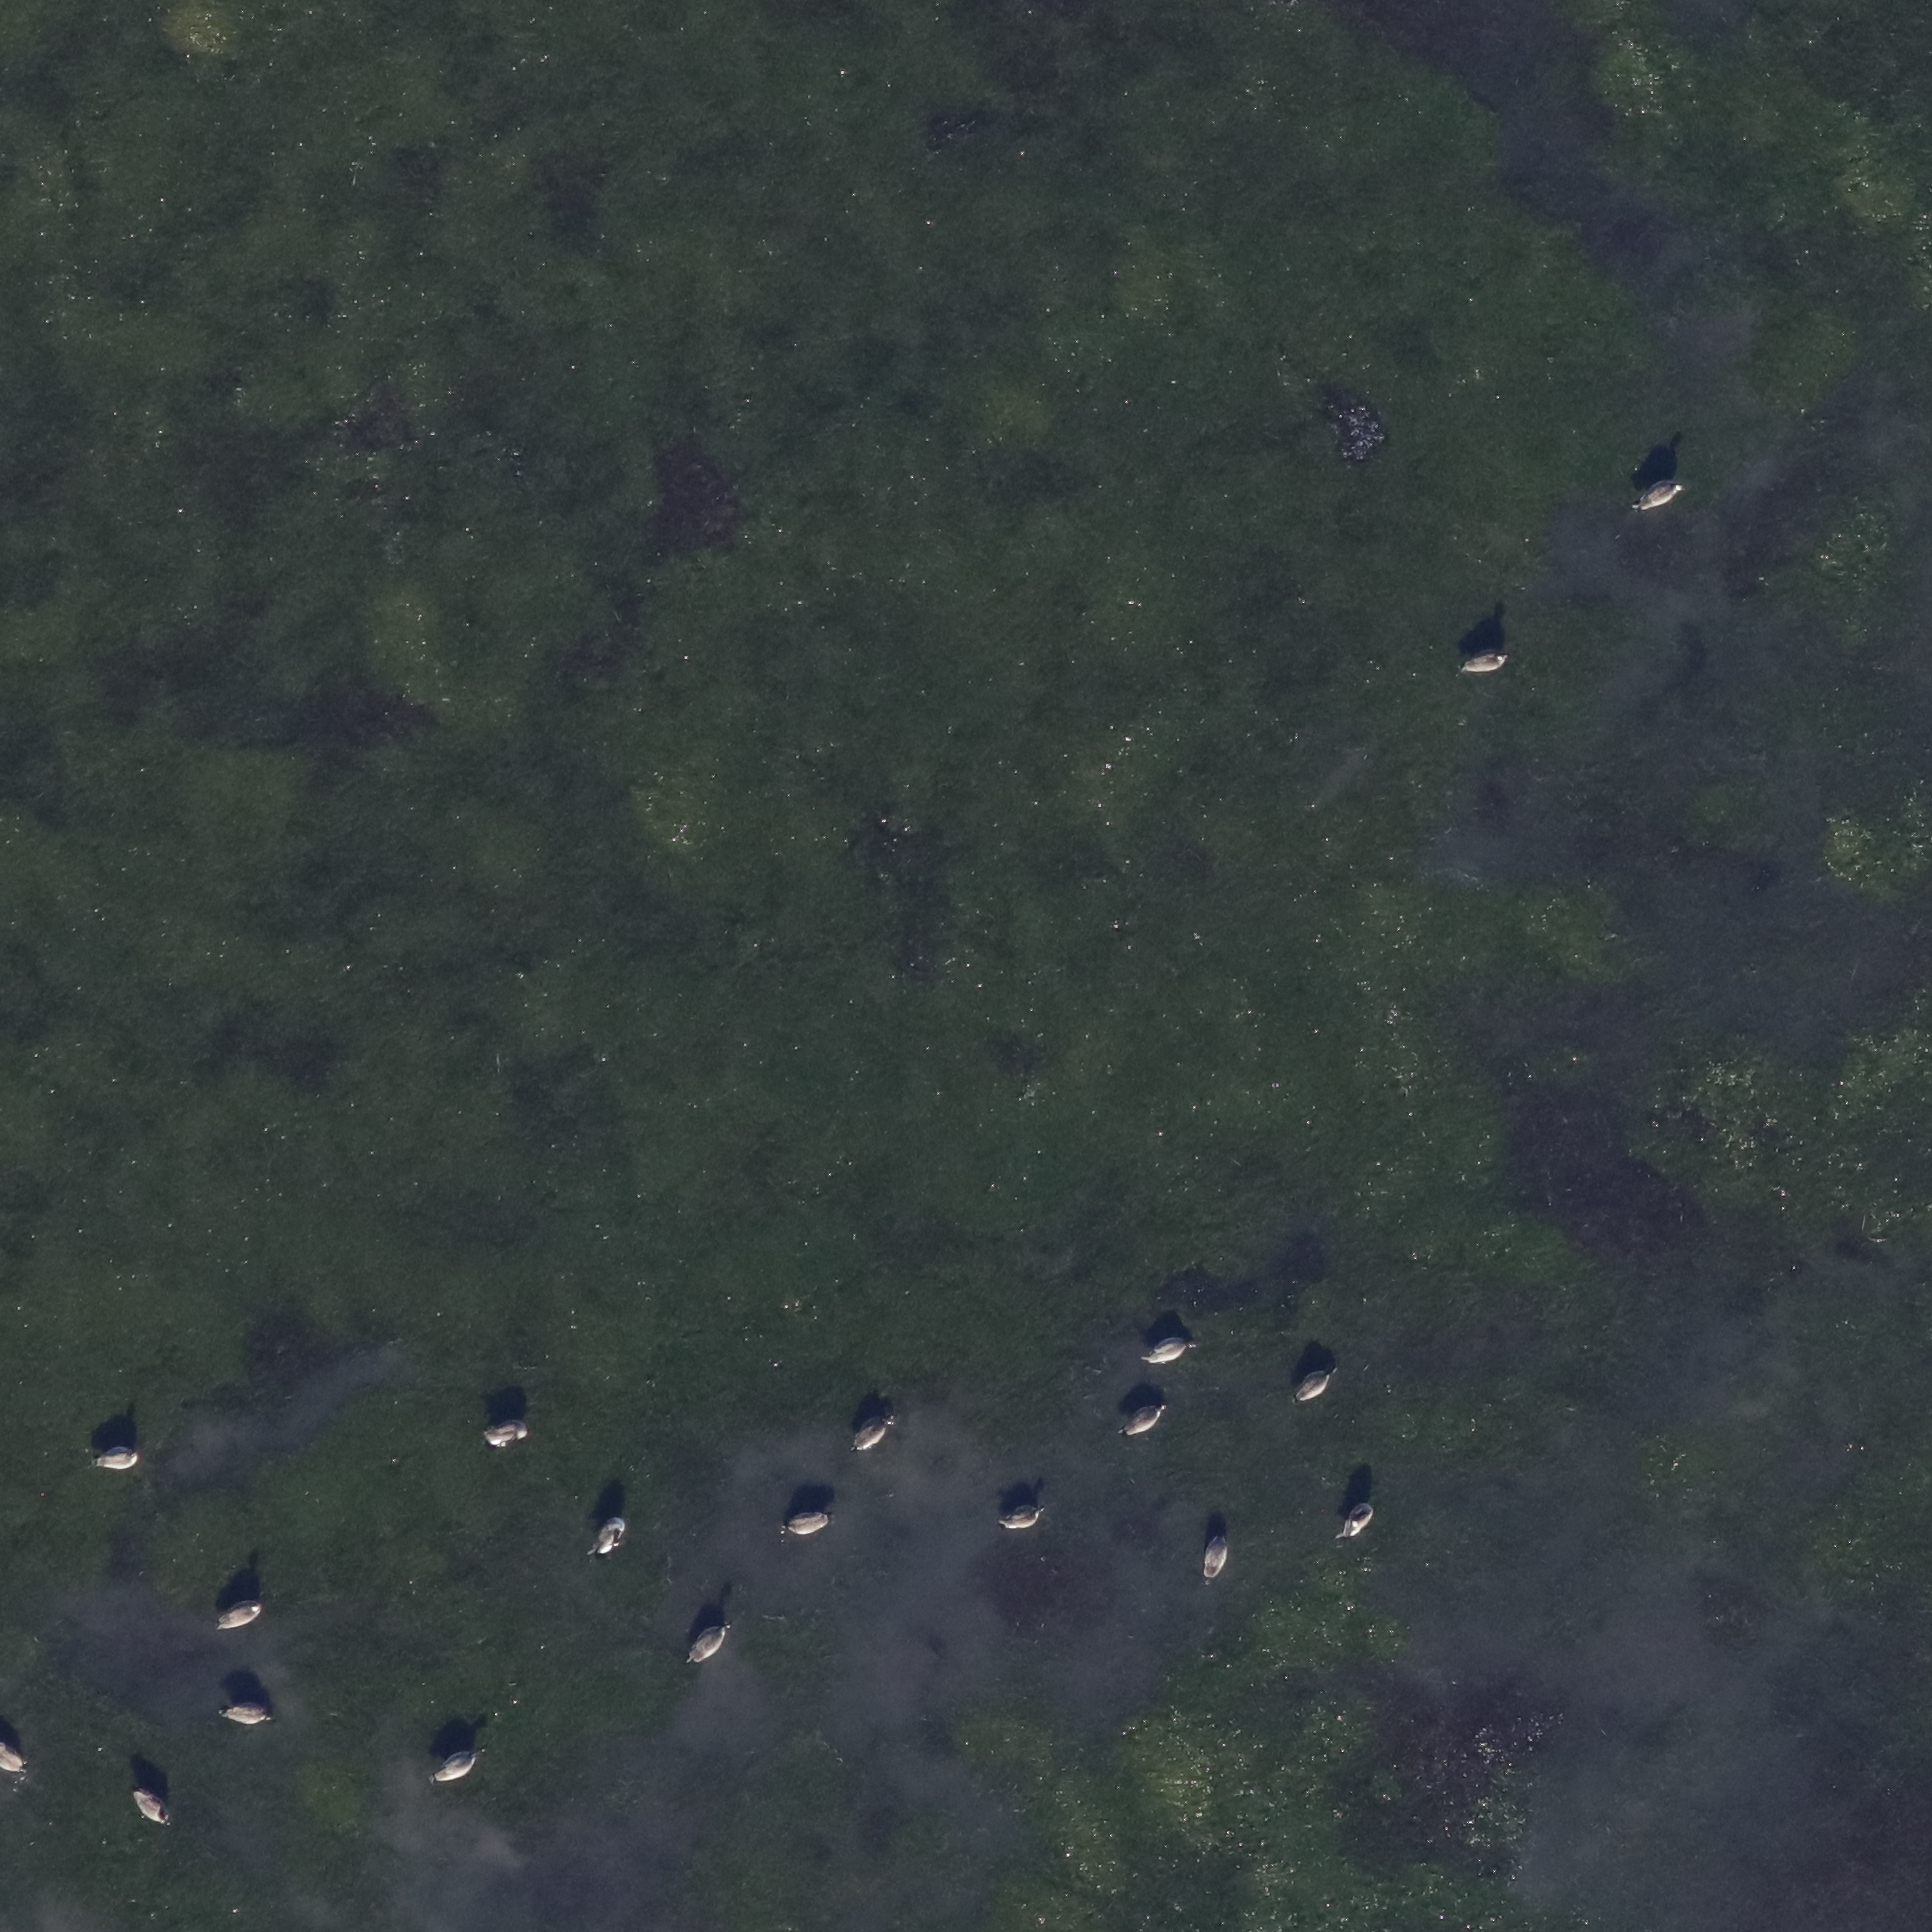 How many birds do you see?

19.